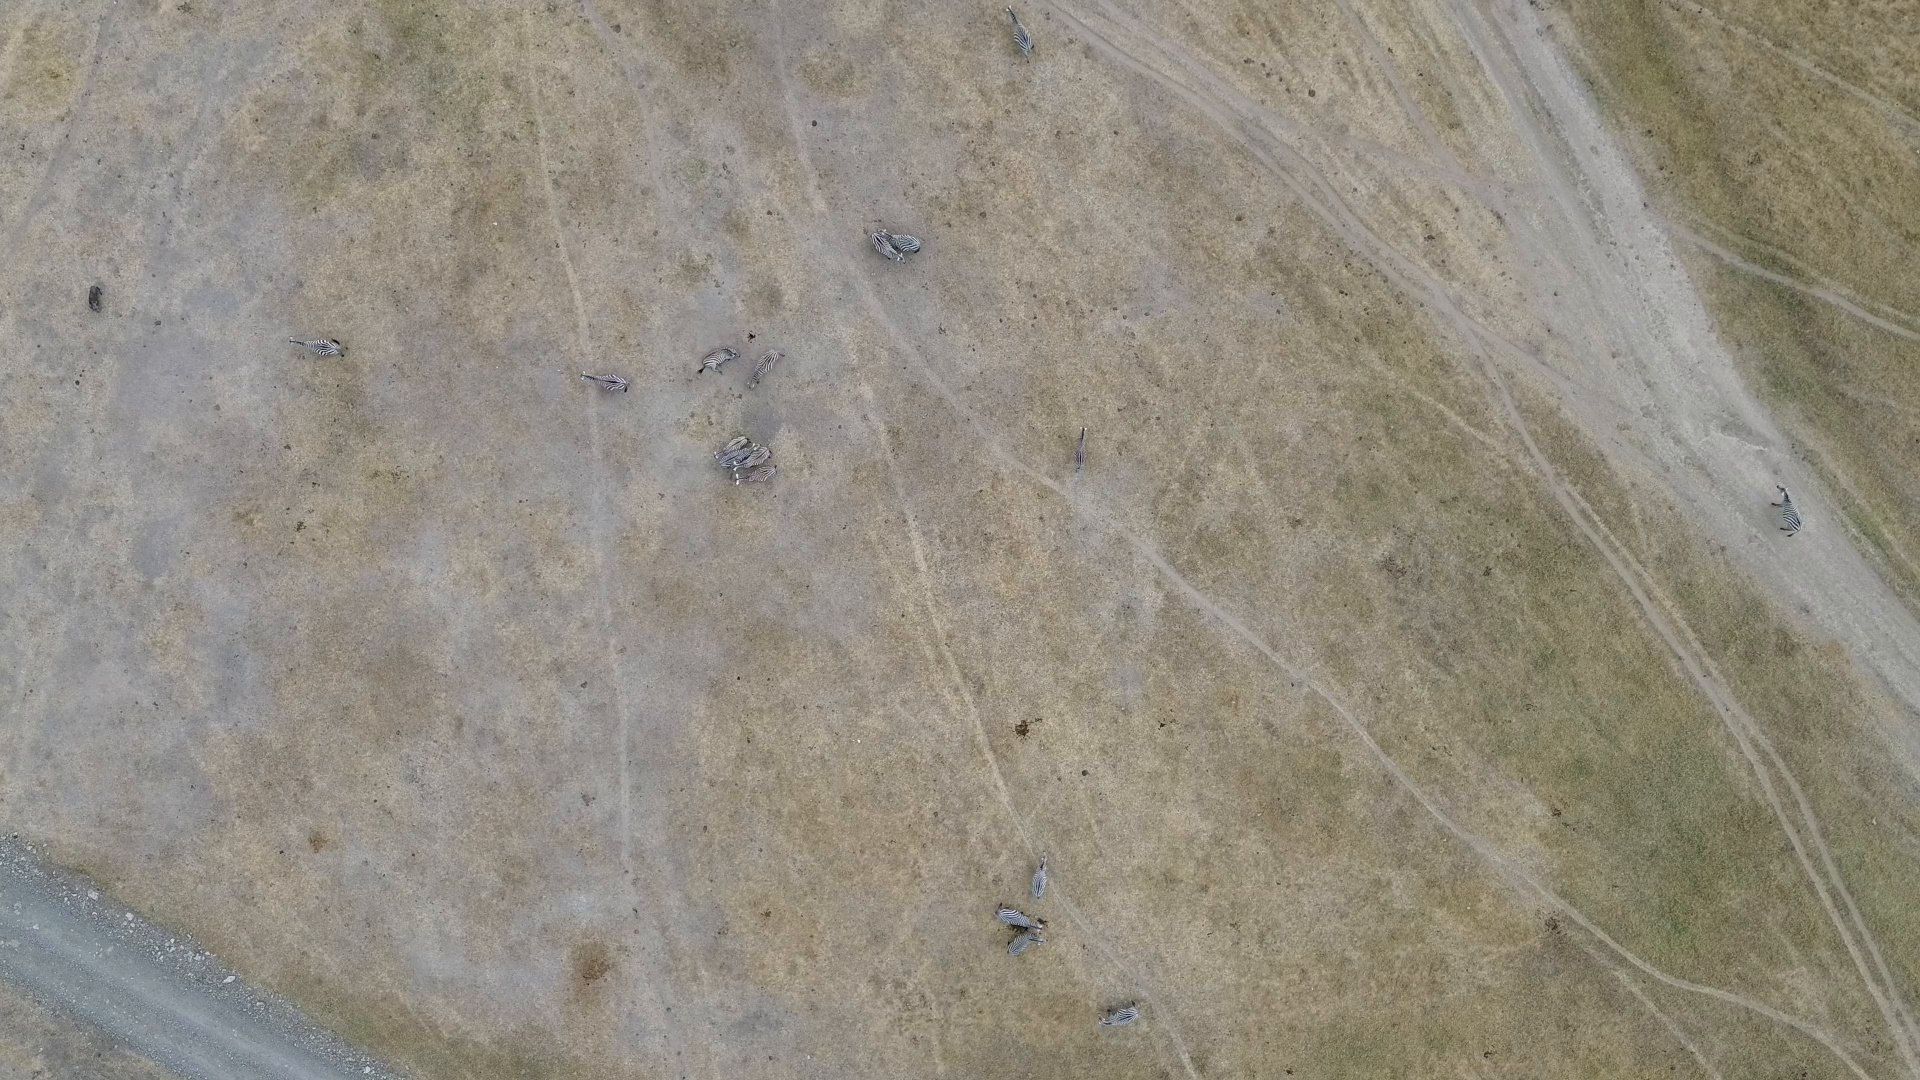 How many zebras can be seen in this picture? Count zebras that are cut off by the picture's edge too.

17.